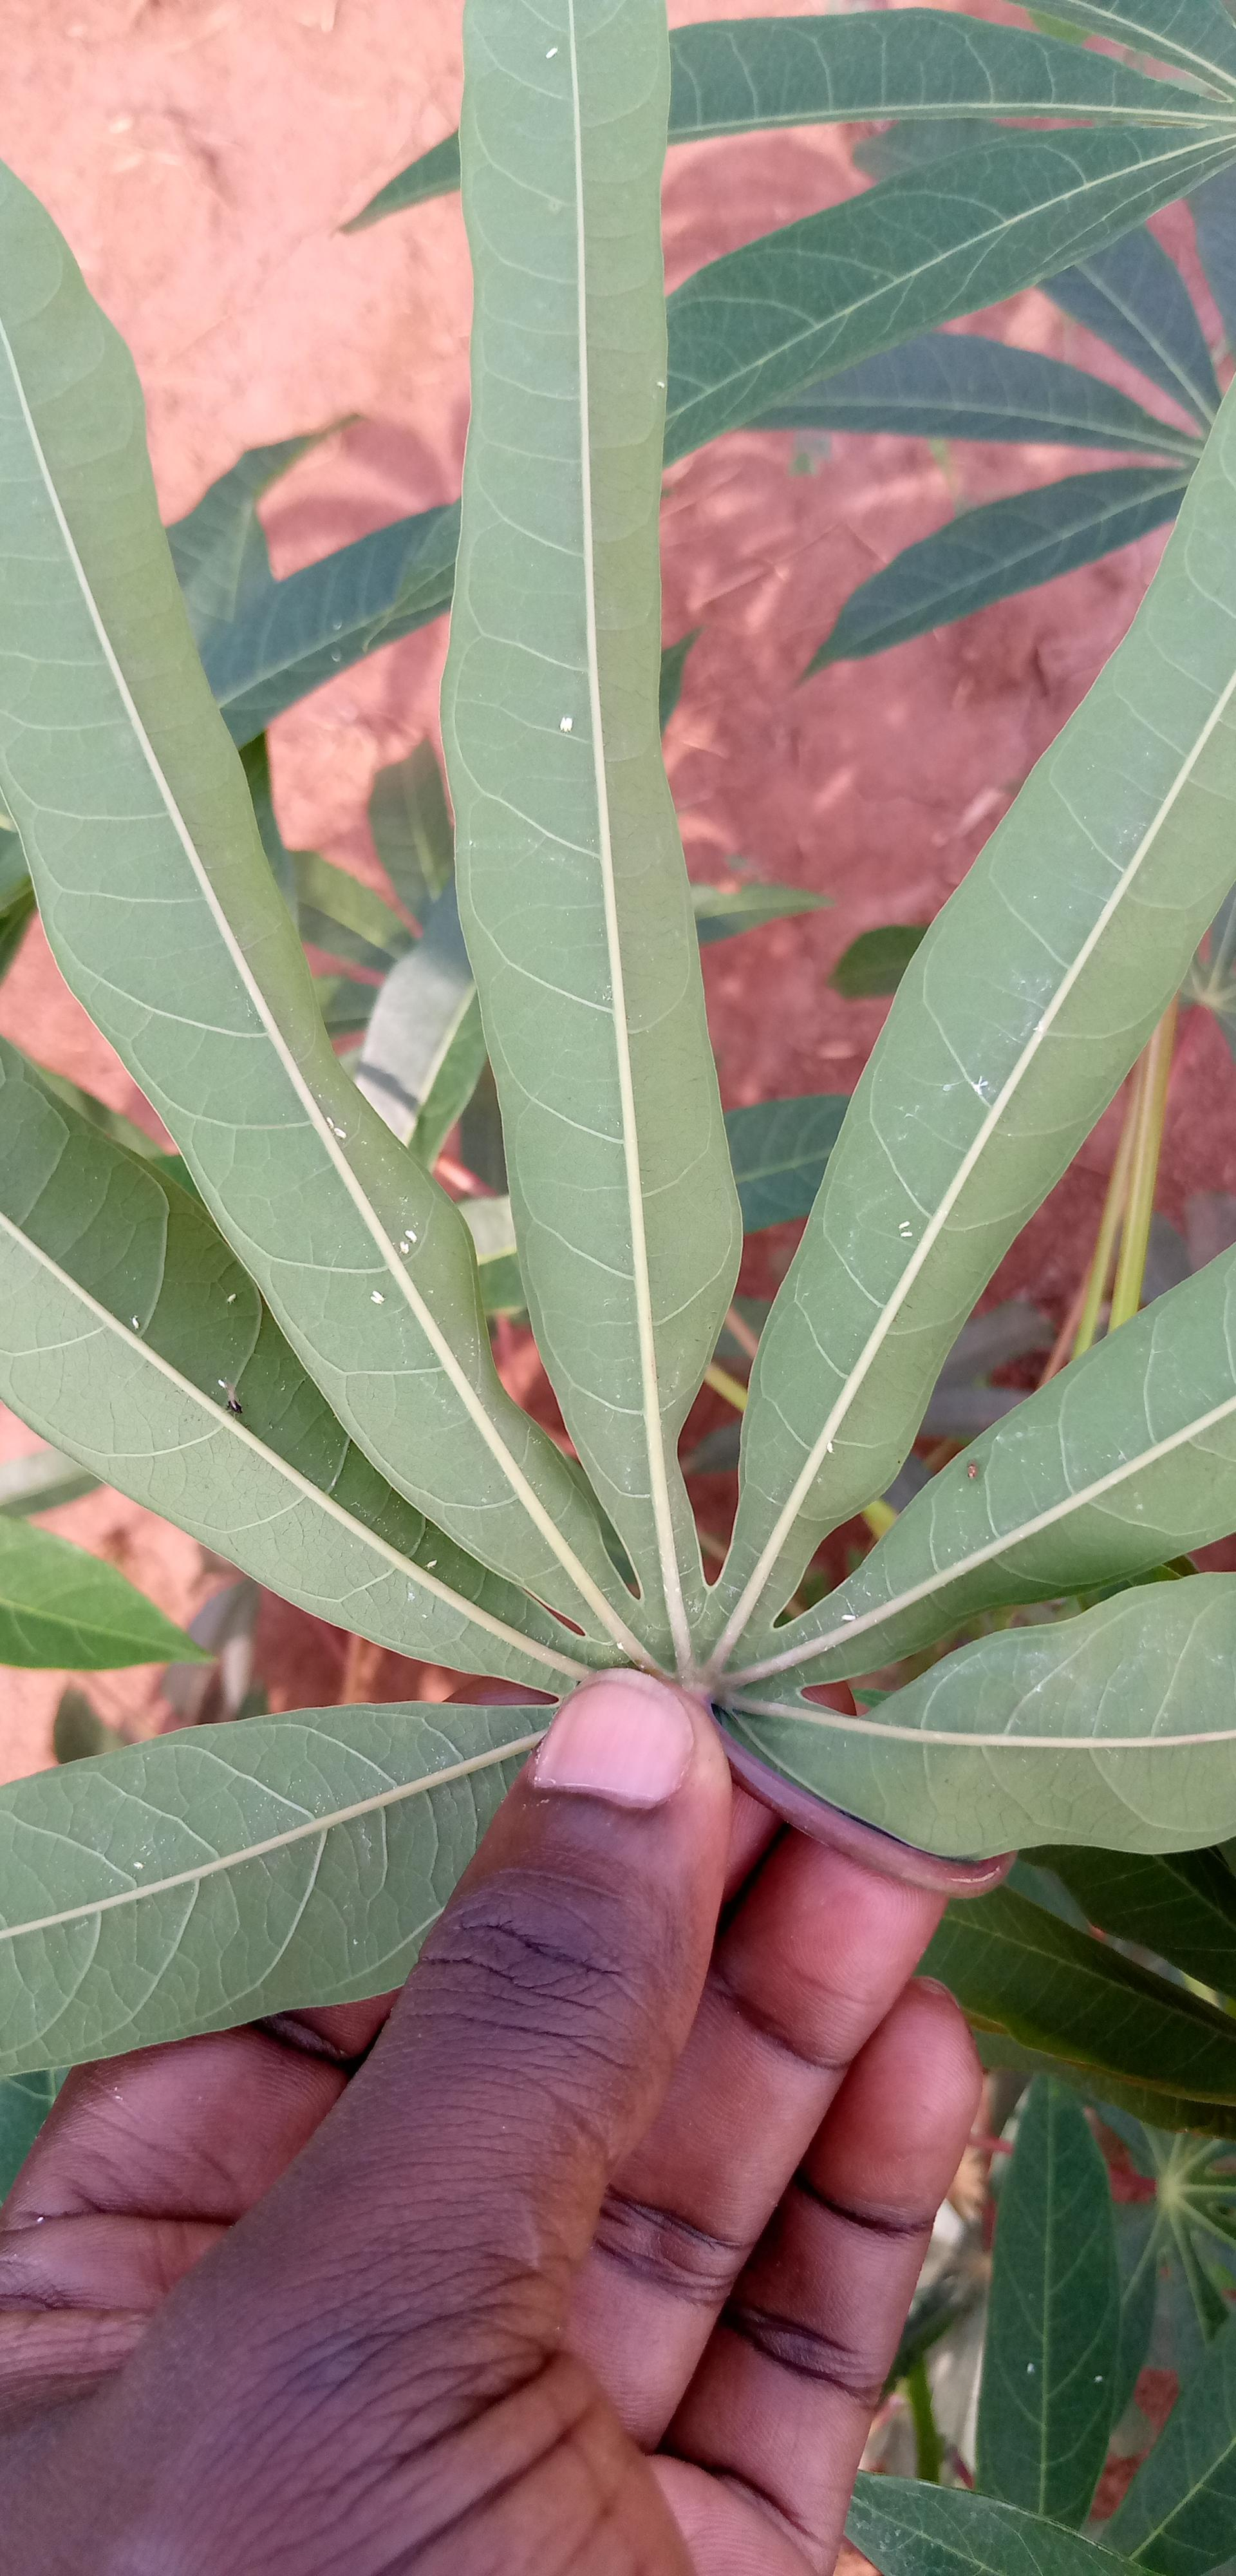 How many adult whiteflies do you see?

20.